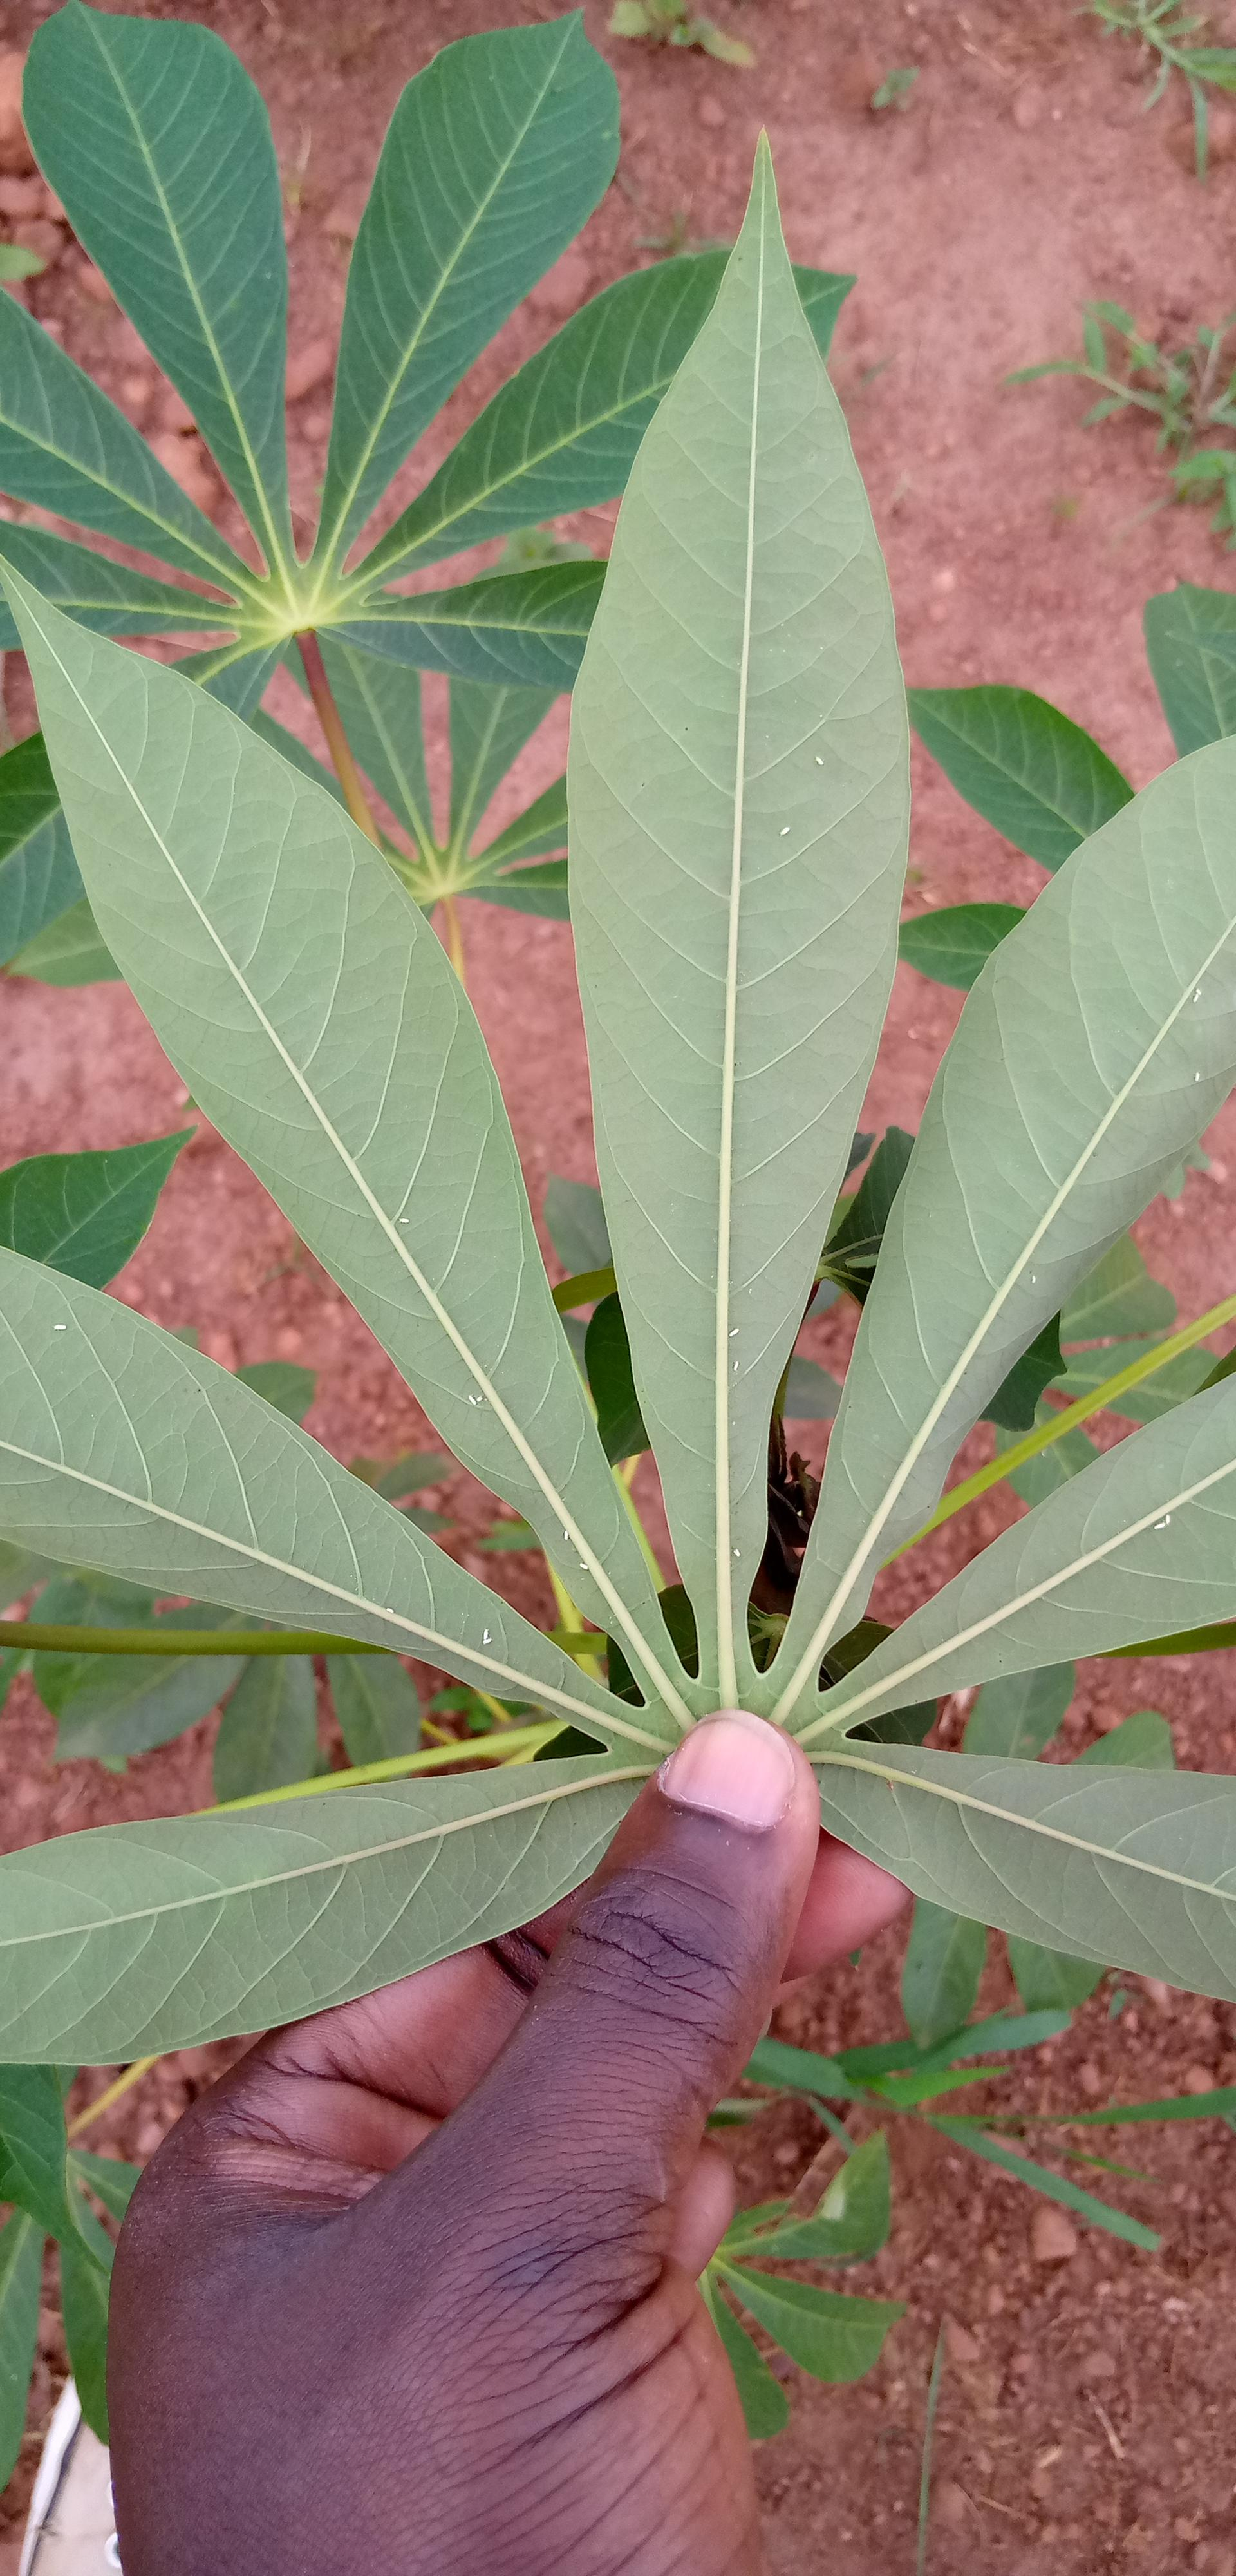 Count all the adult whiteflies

20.